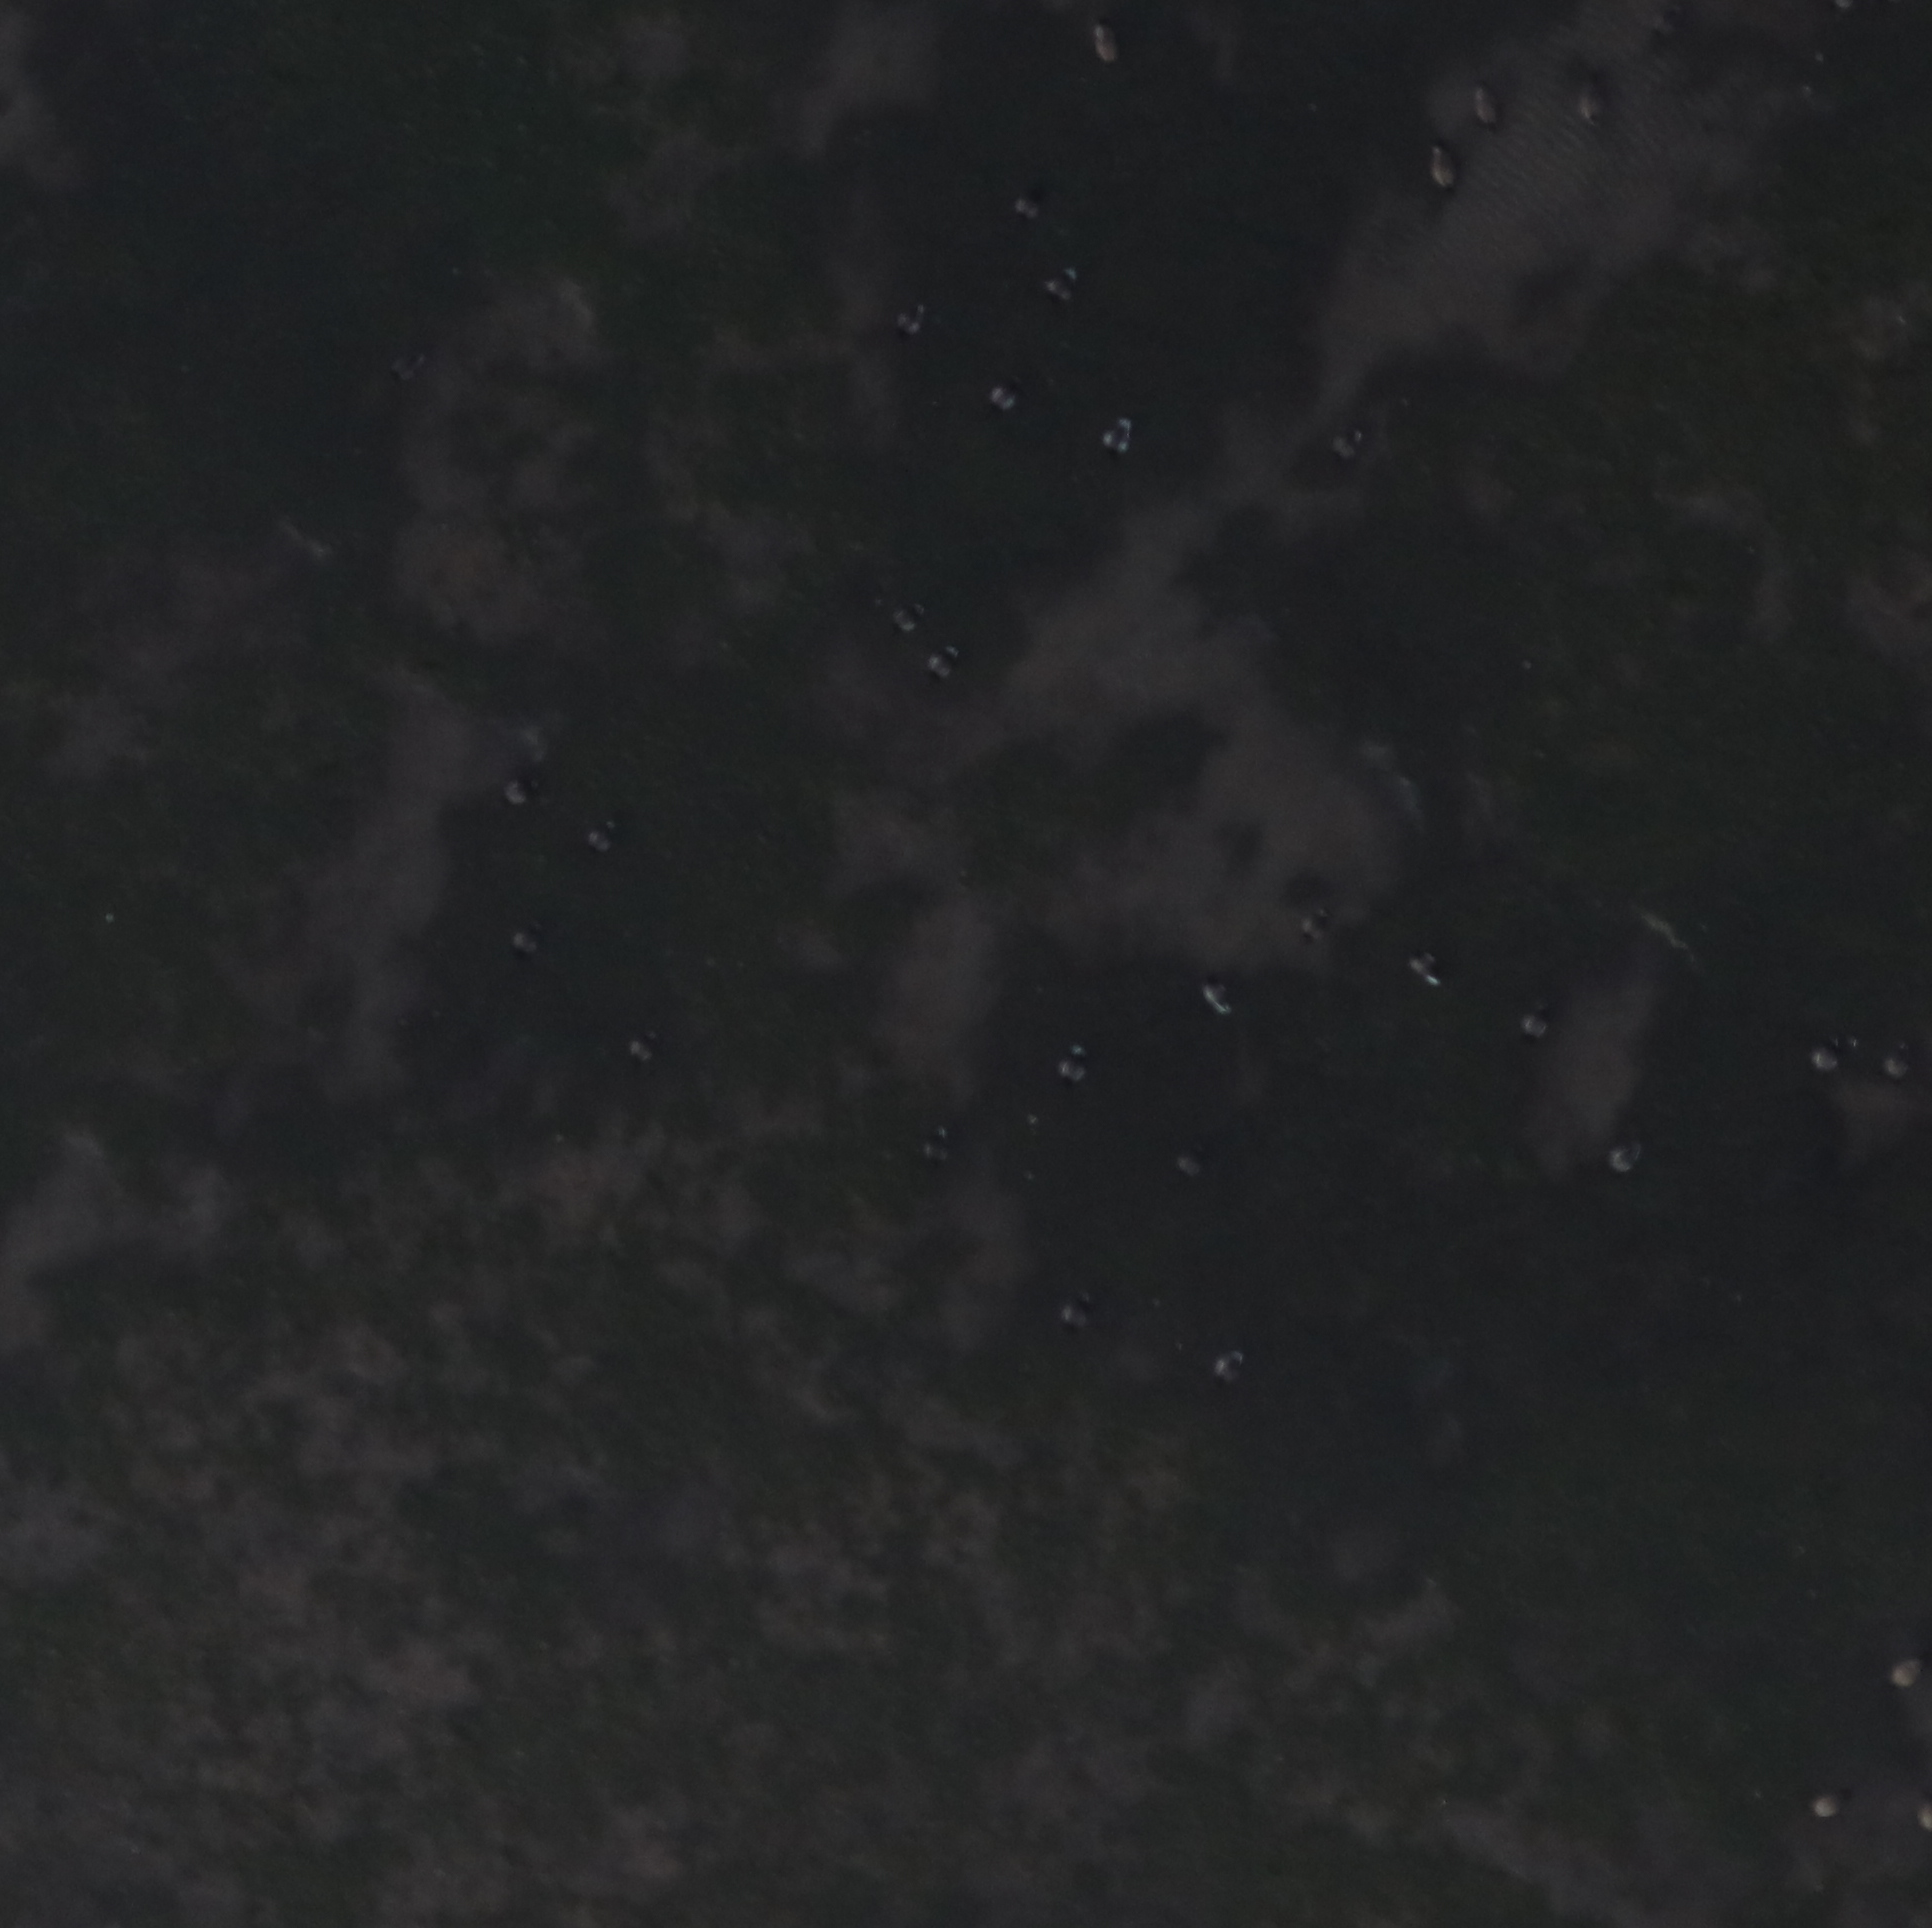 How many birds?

32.